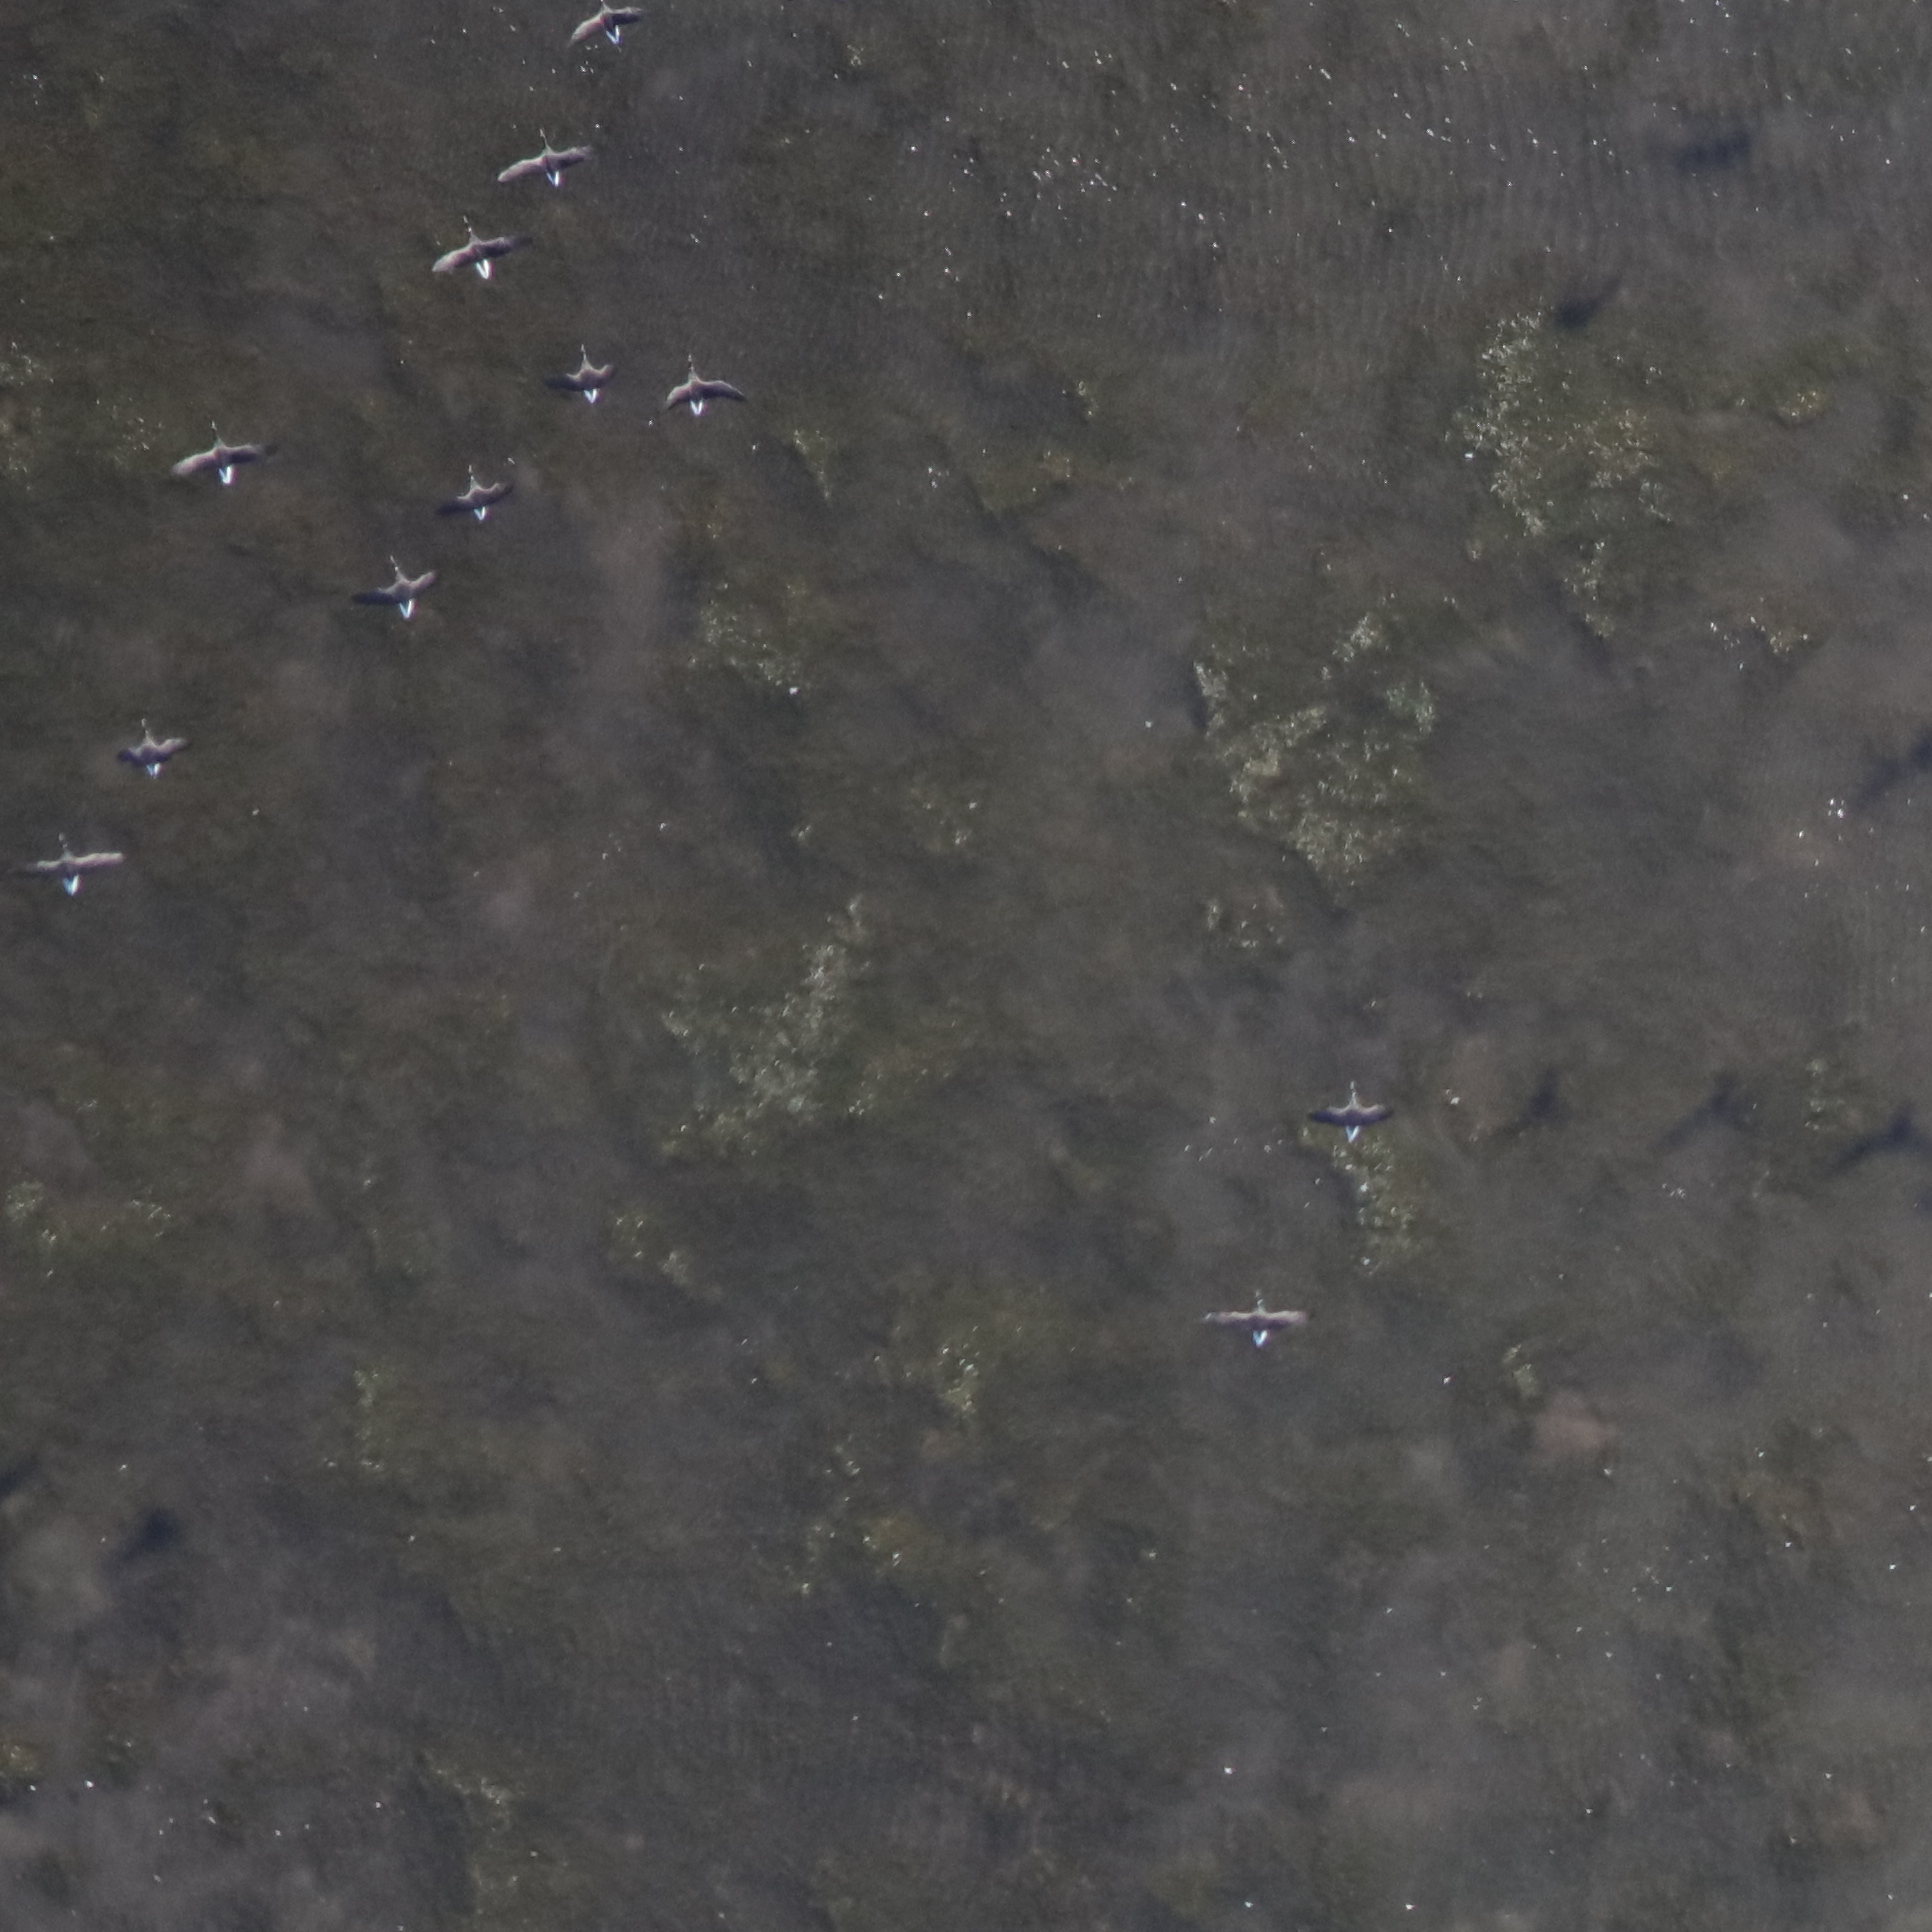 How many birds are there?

12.